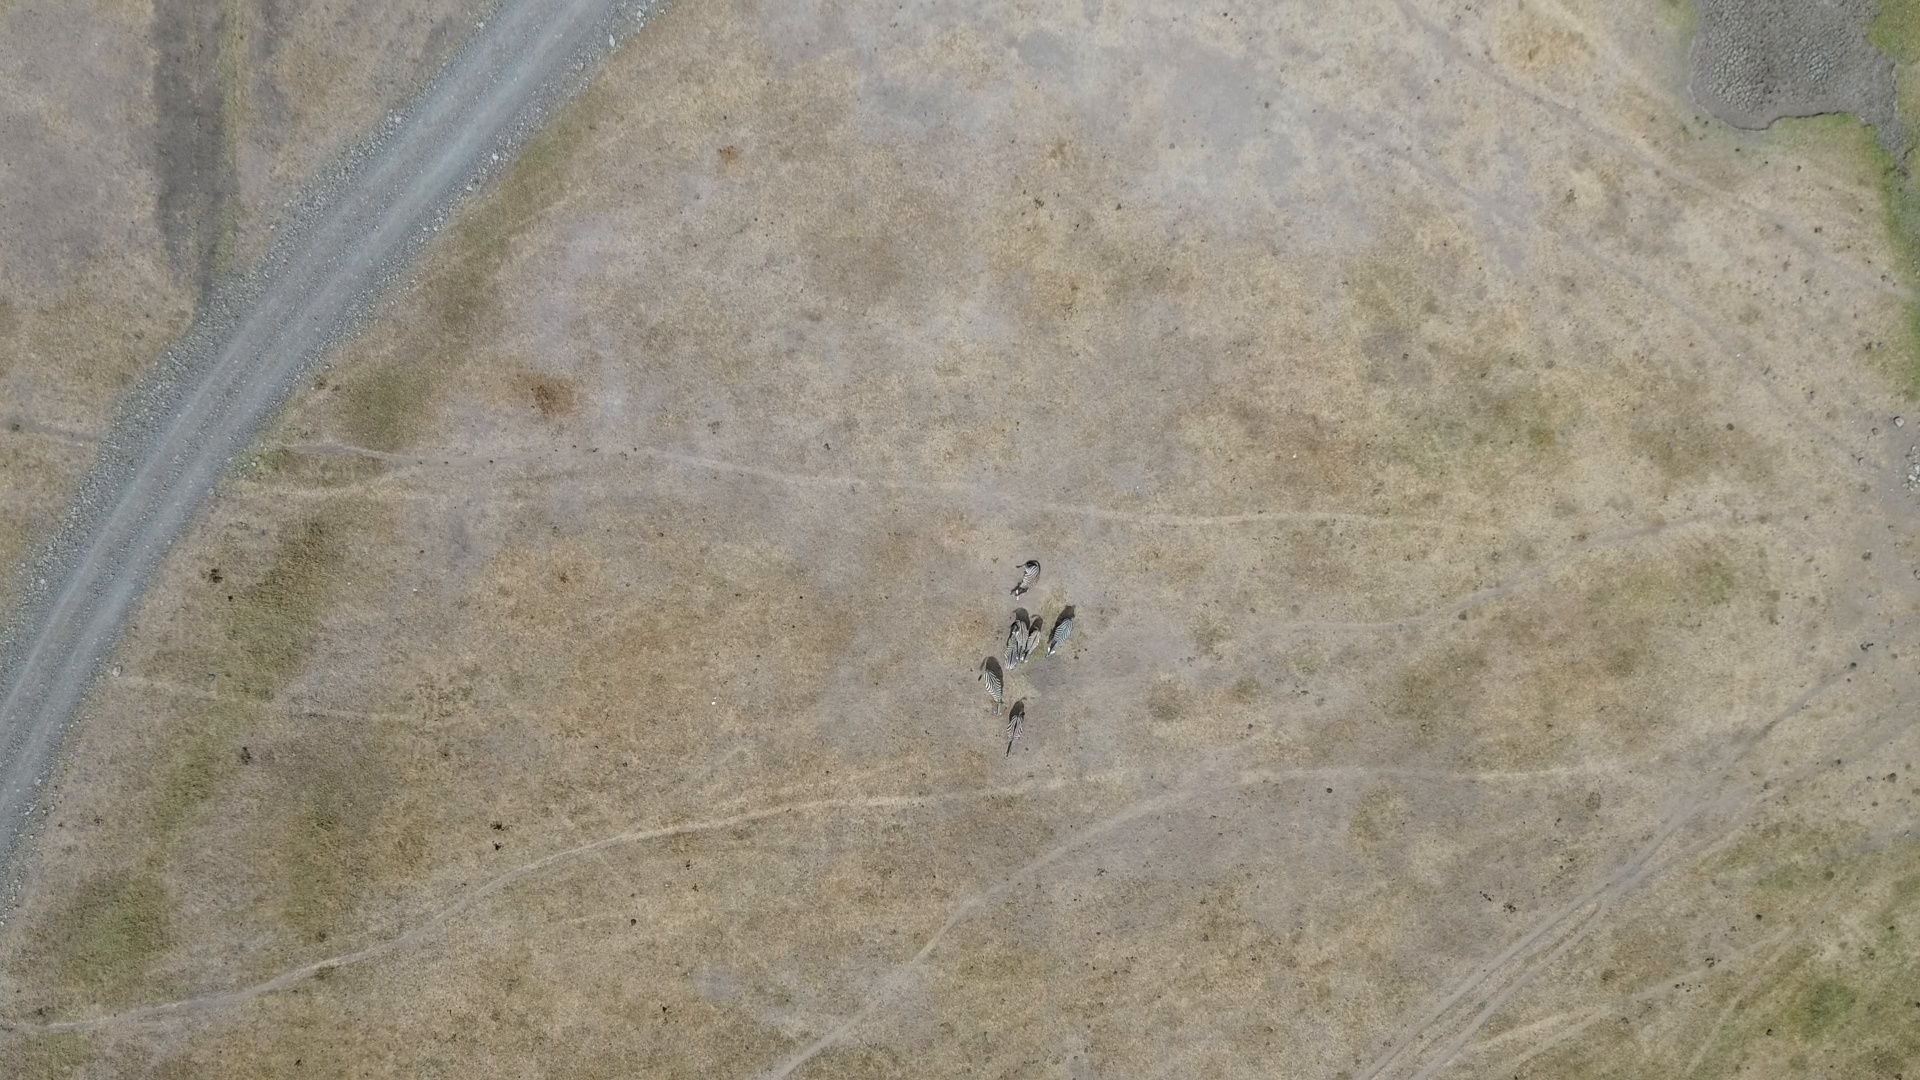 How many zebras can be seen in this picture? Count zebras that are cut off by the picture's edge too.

7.